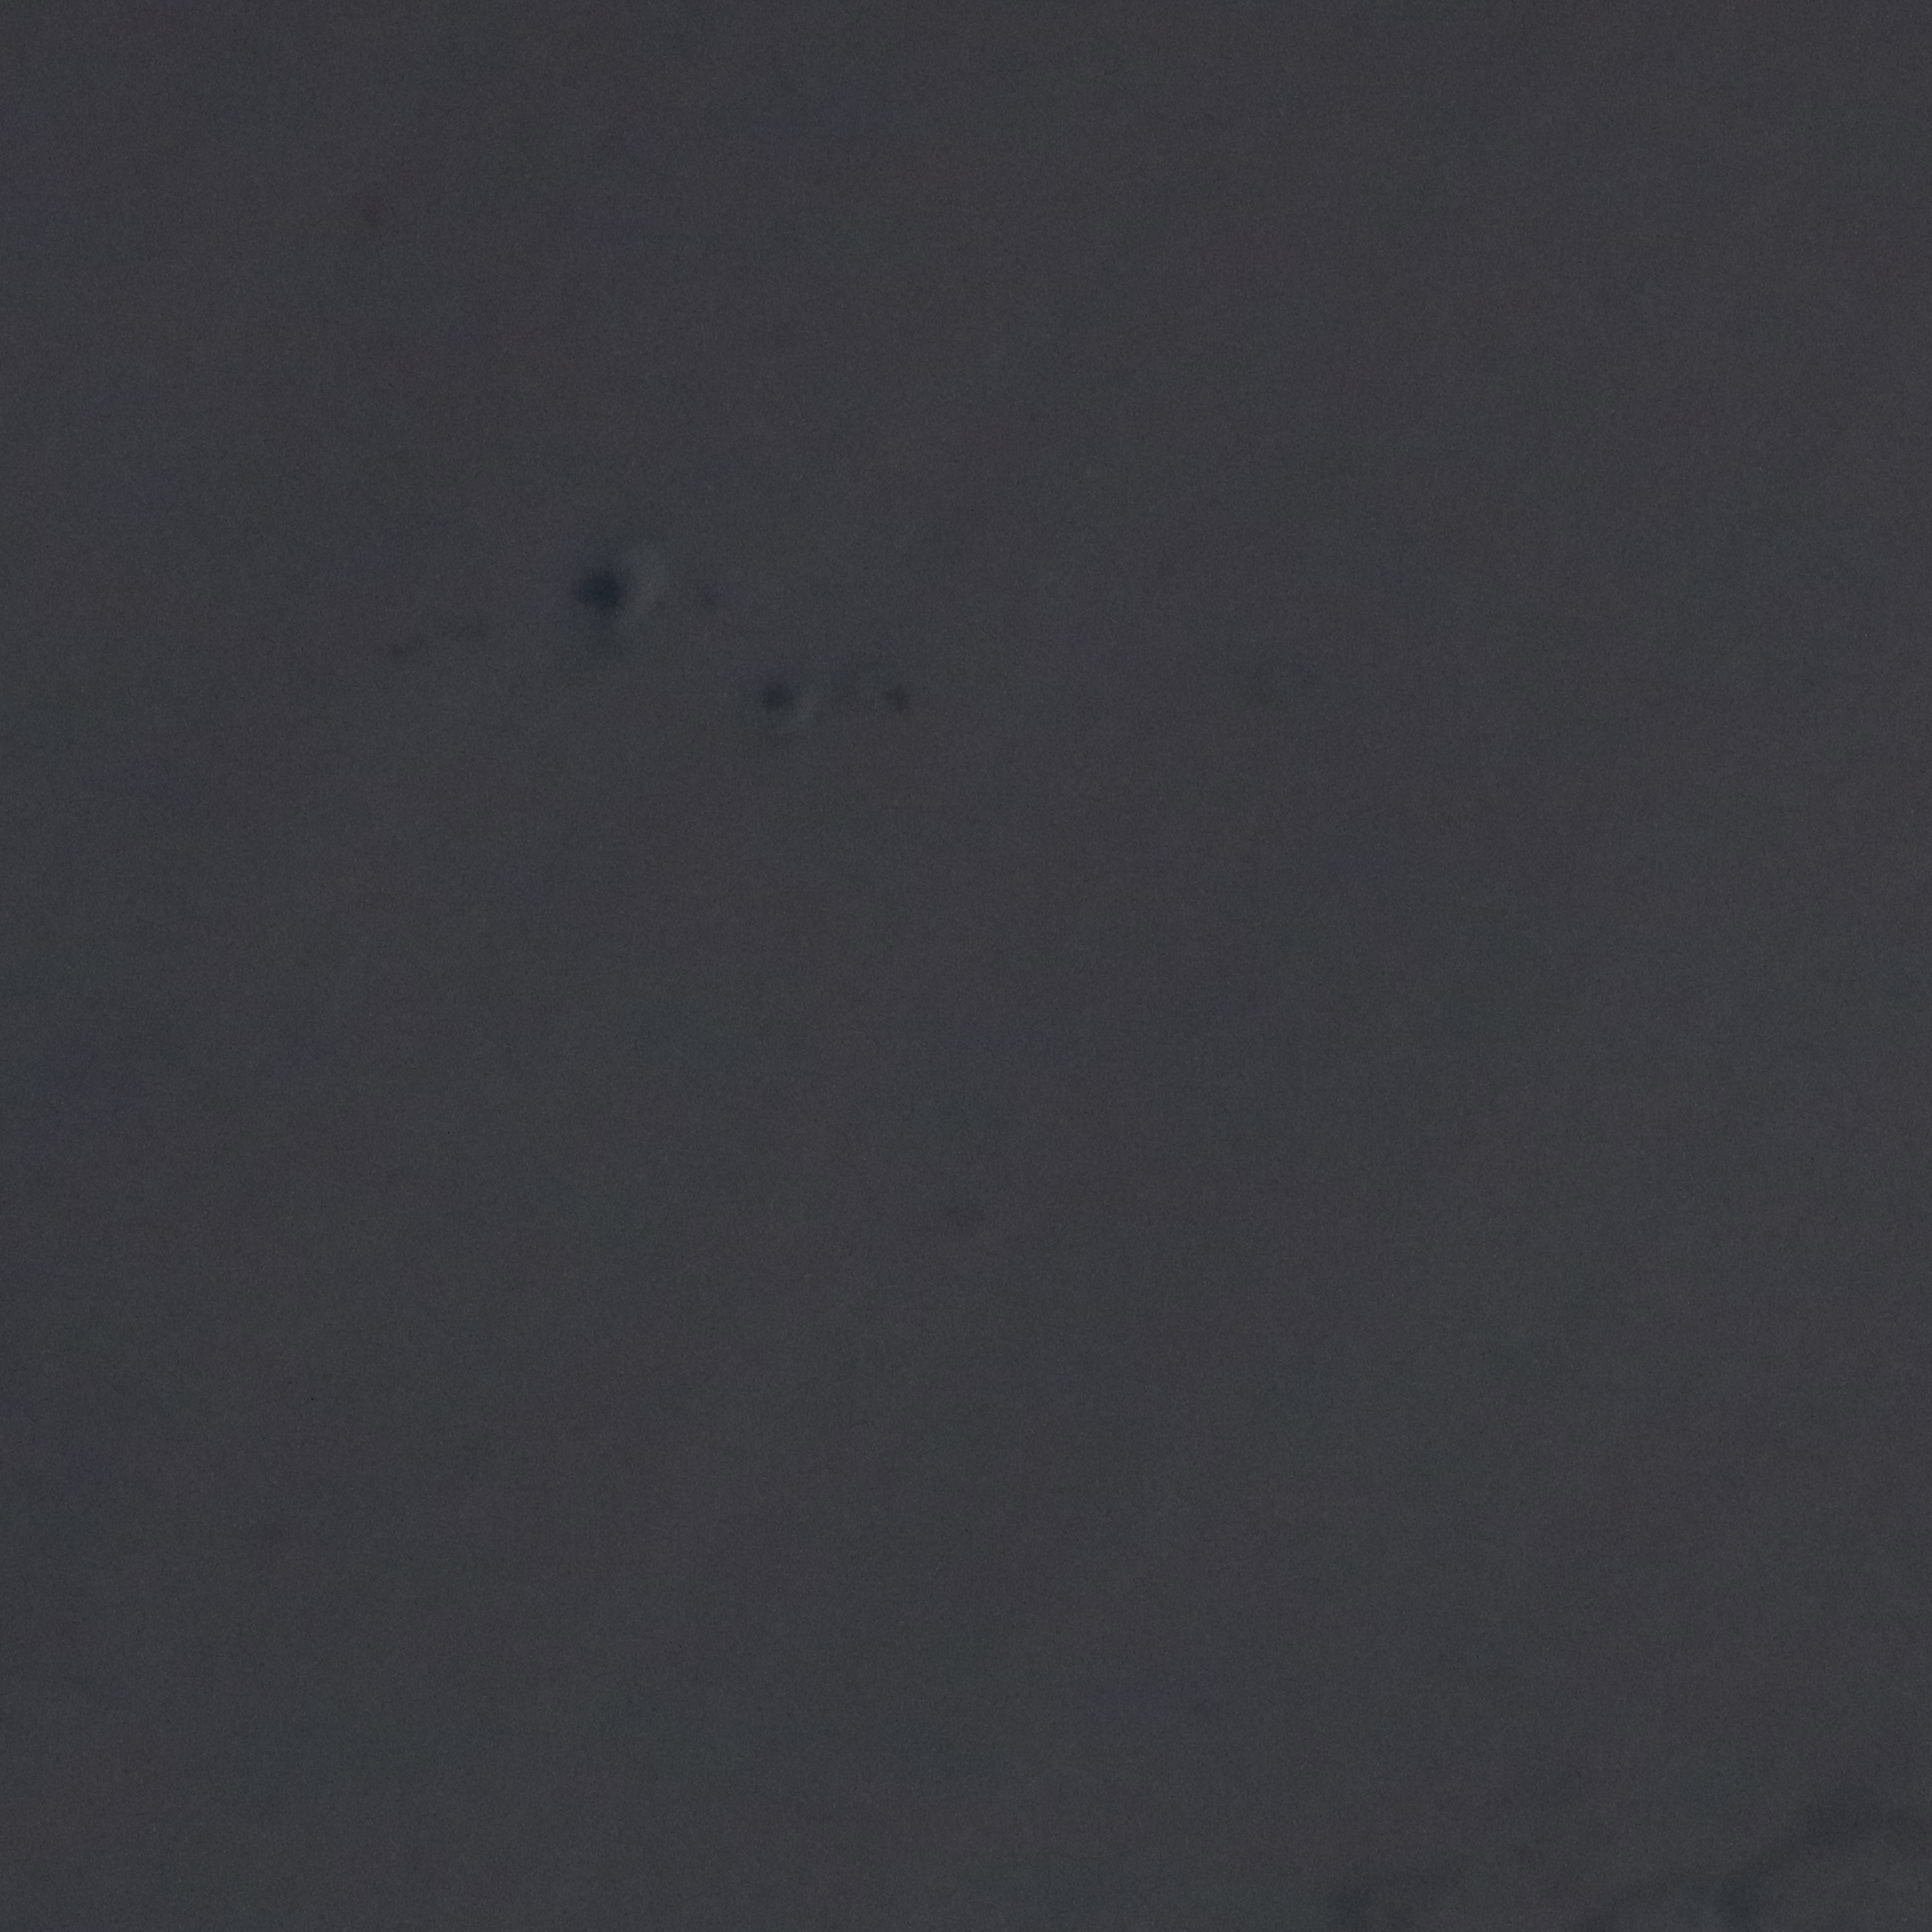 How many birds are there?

0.